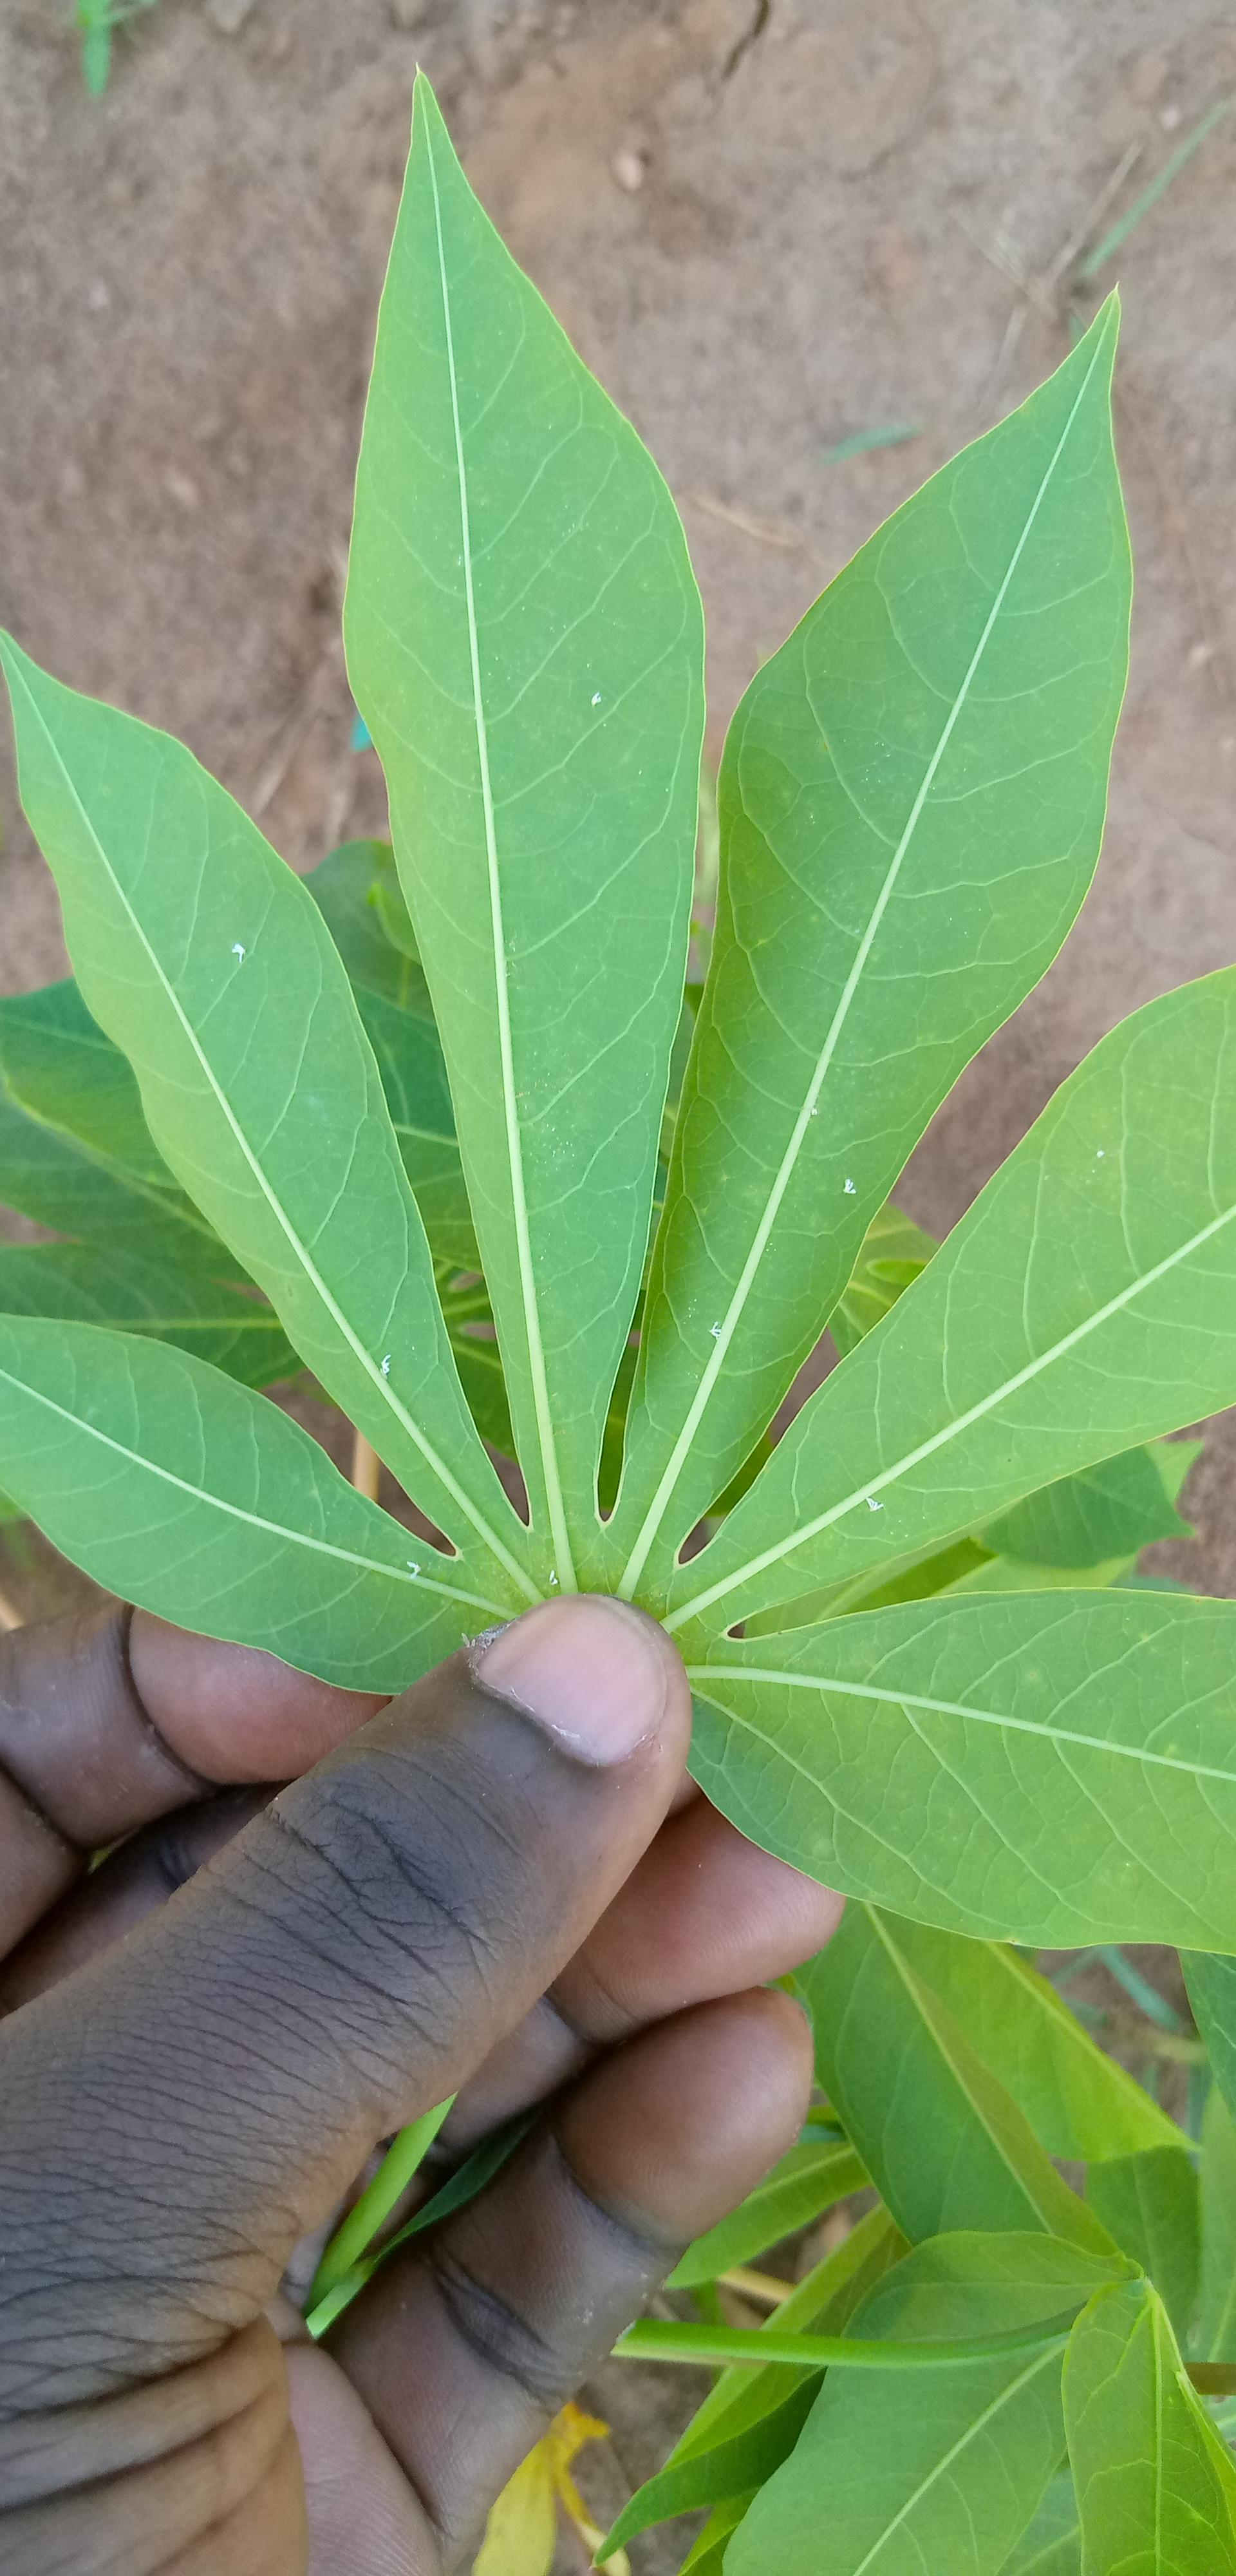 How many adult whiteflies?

8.